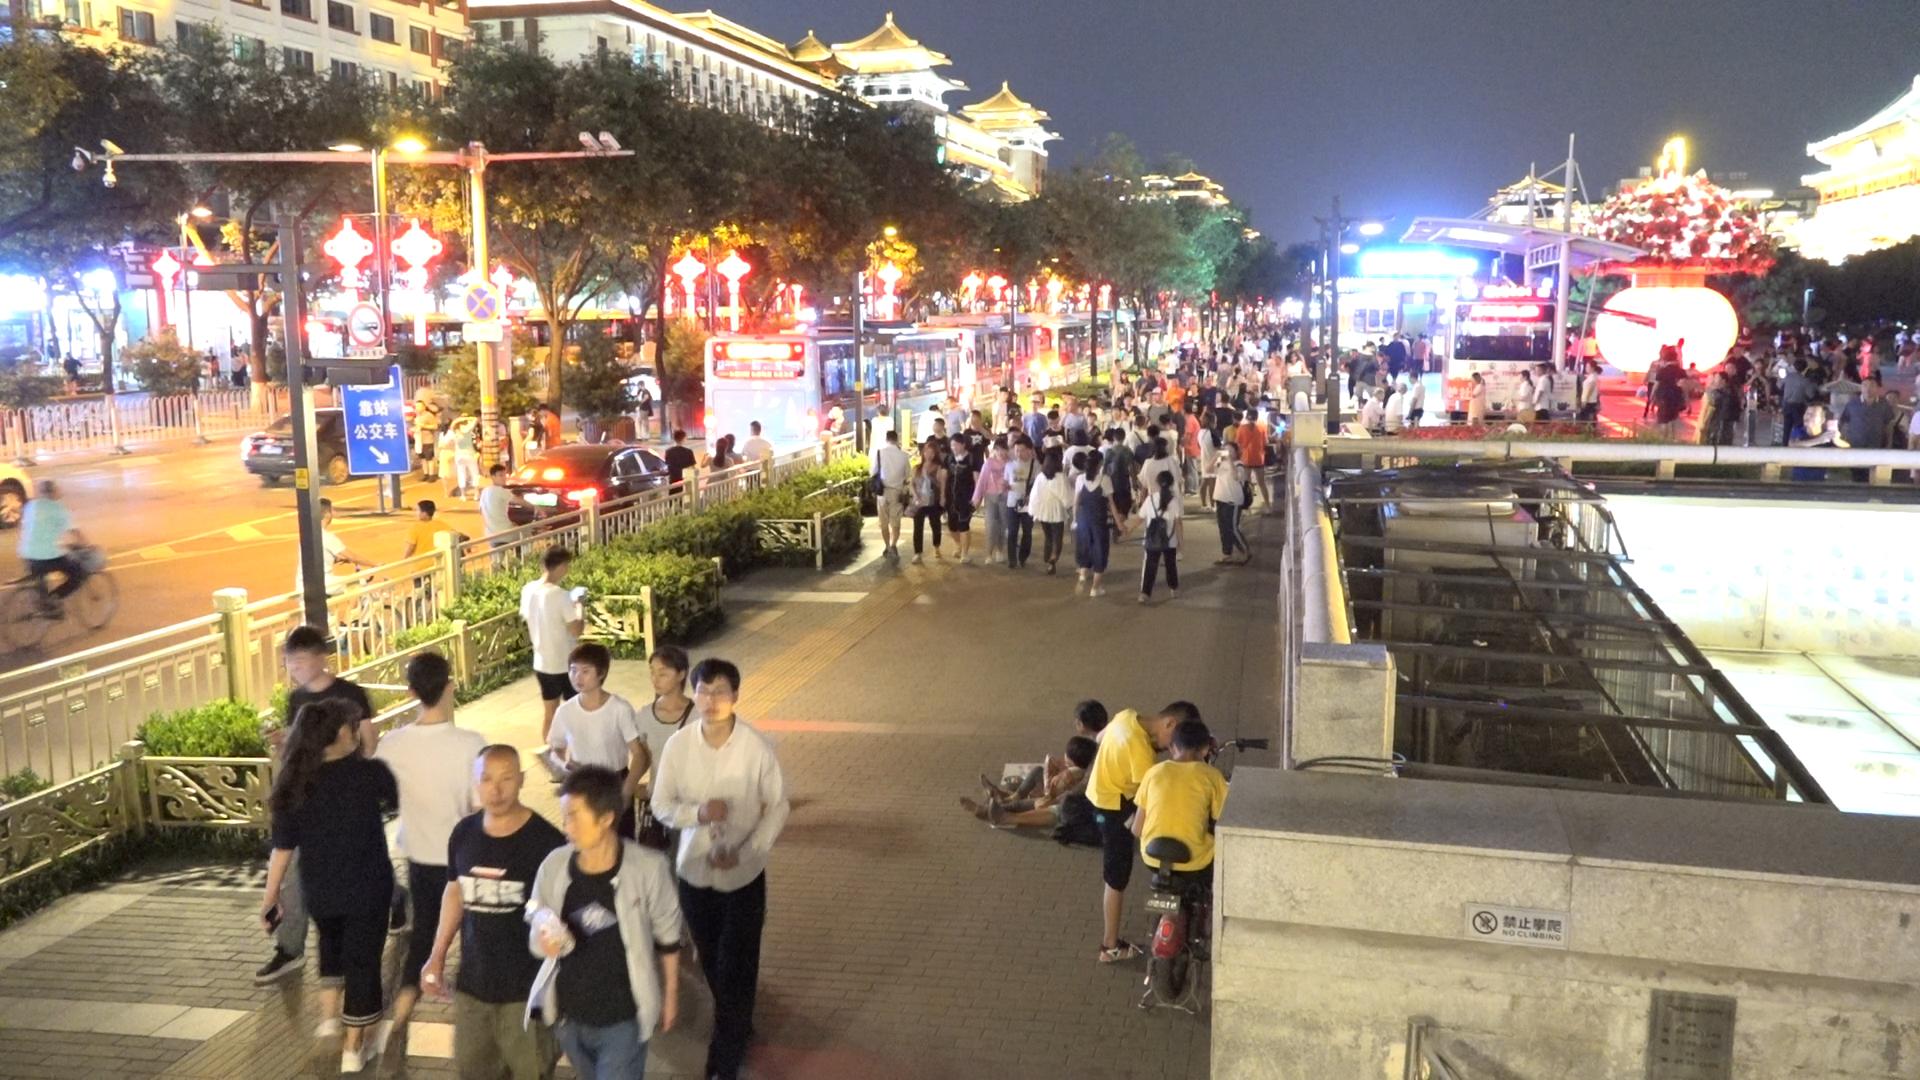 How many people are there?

203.